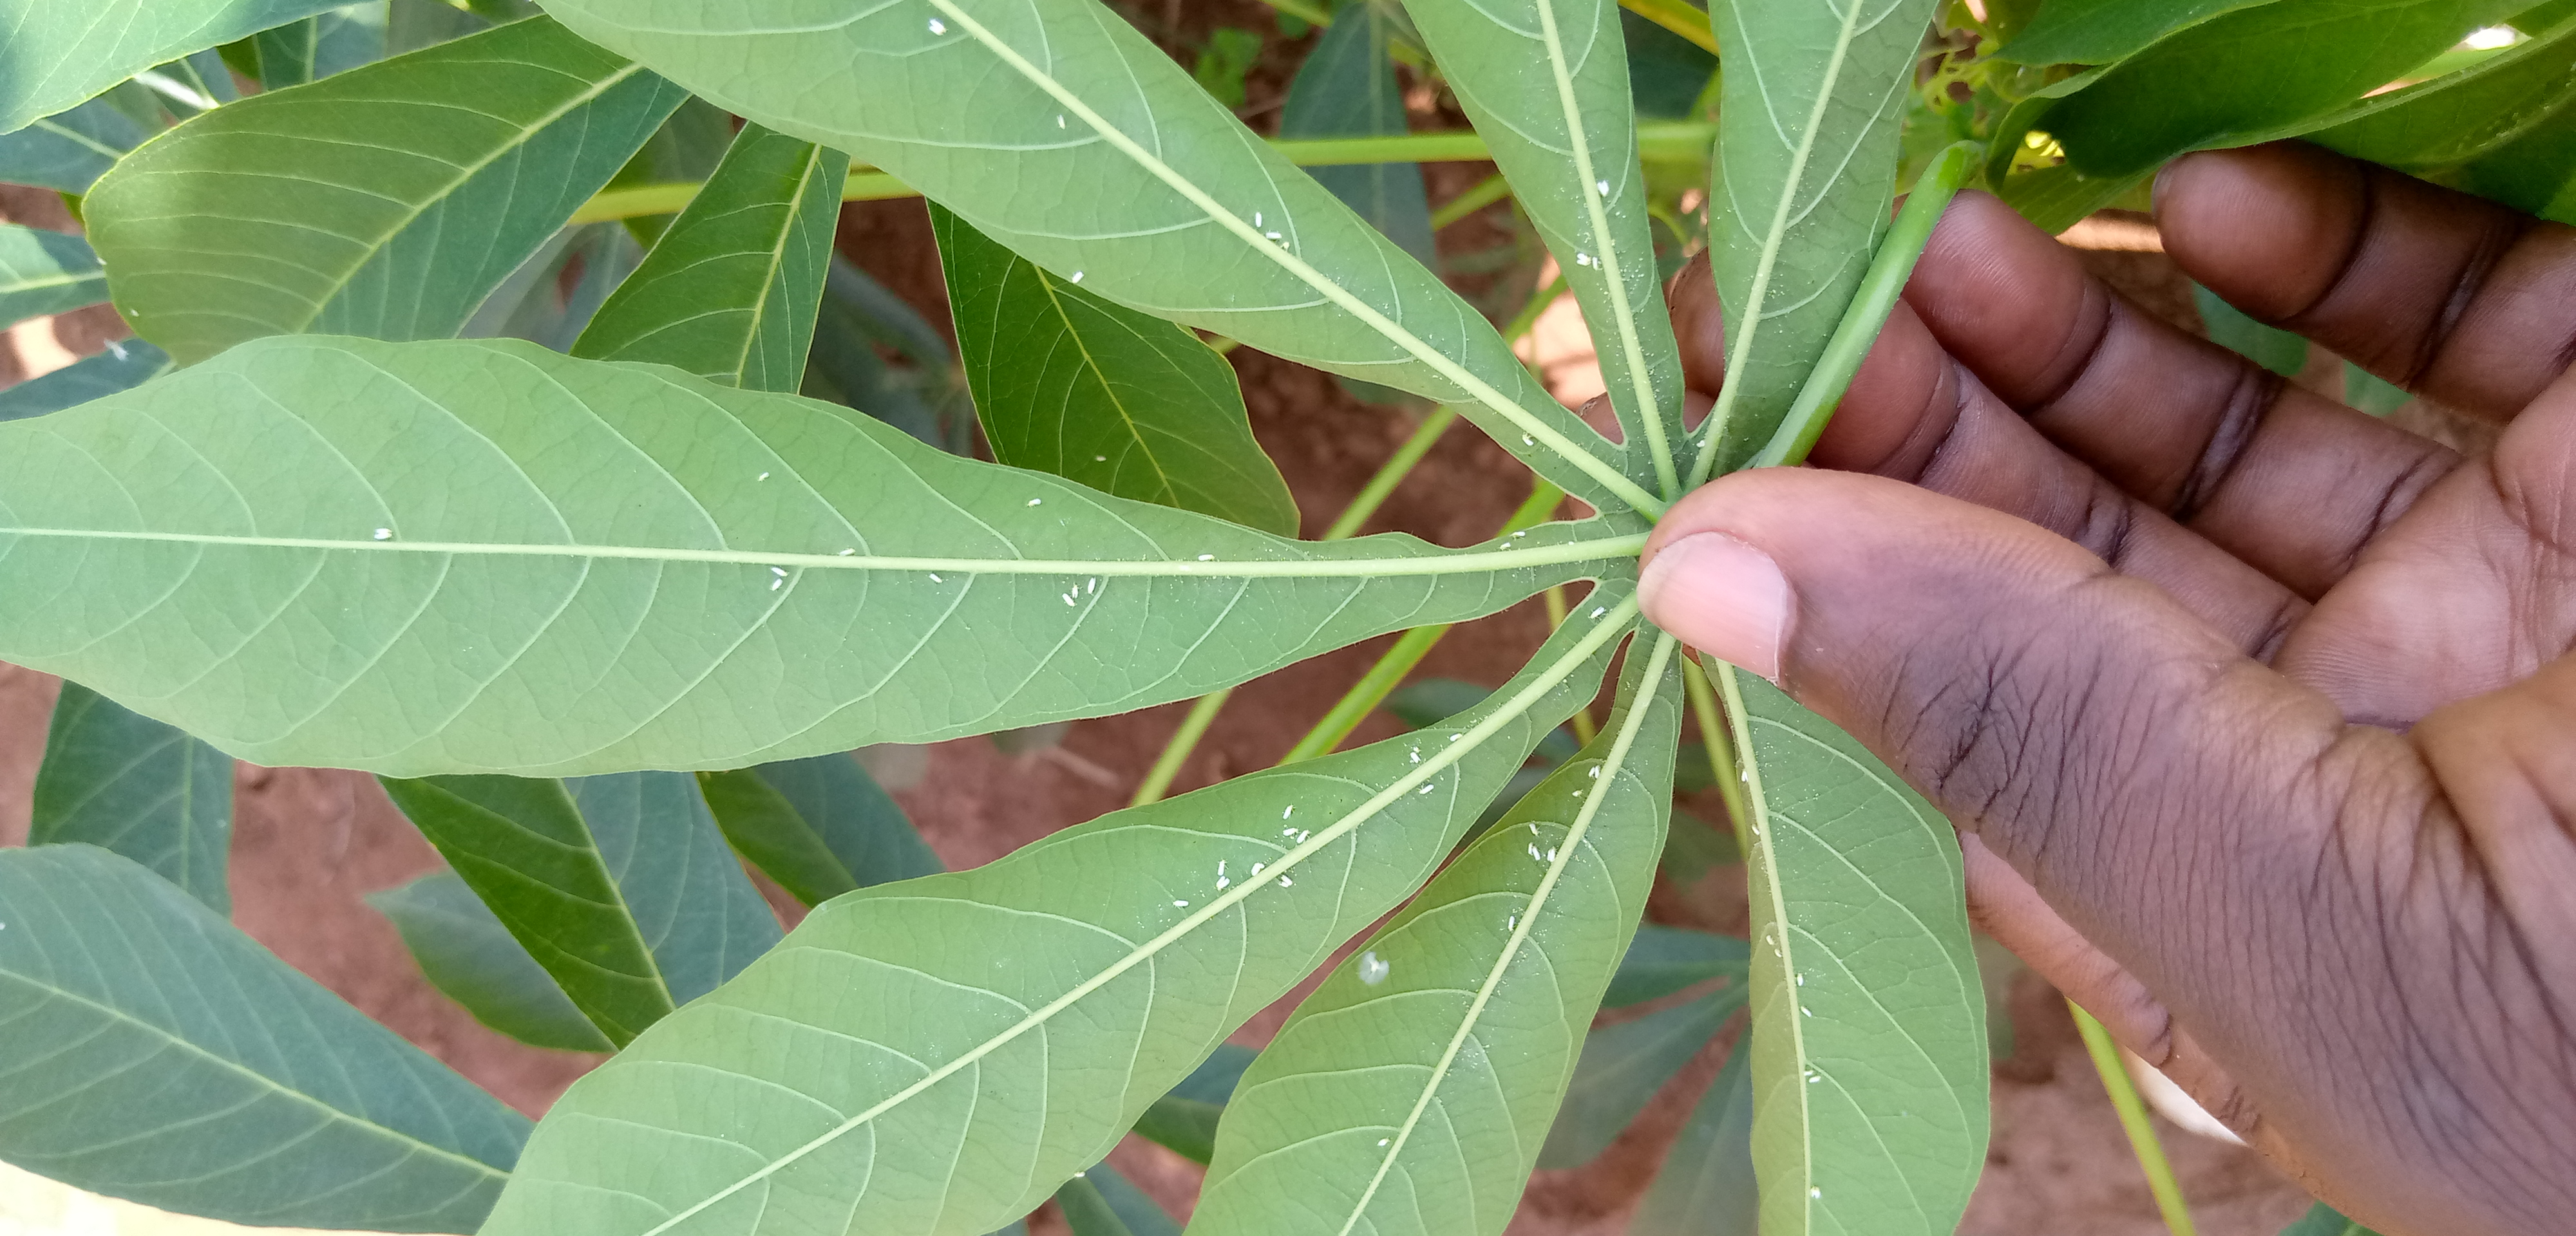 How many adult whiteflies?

64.